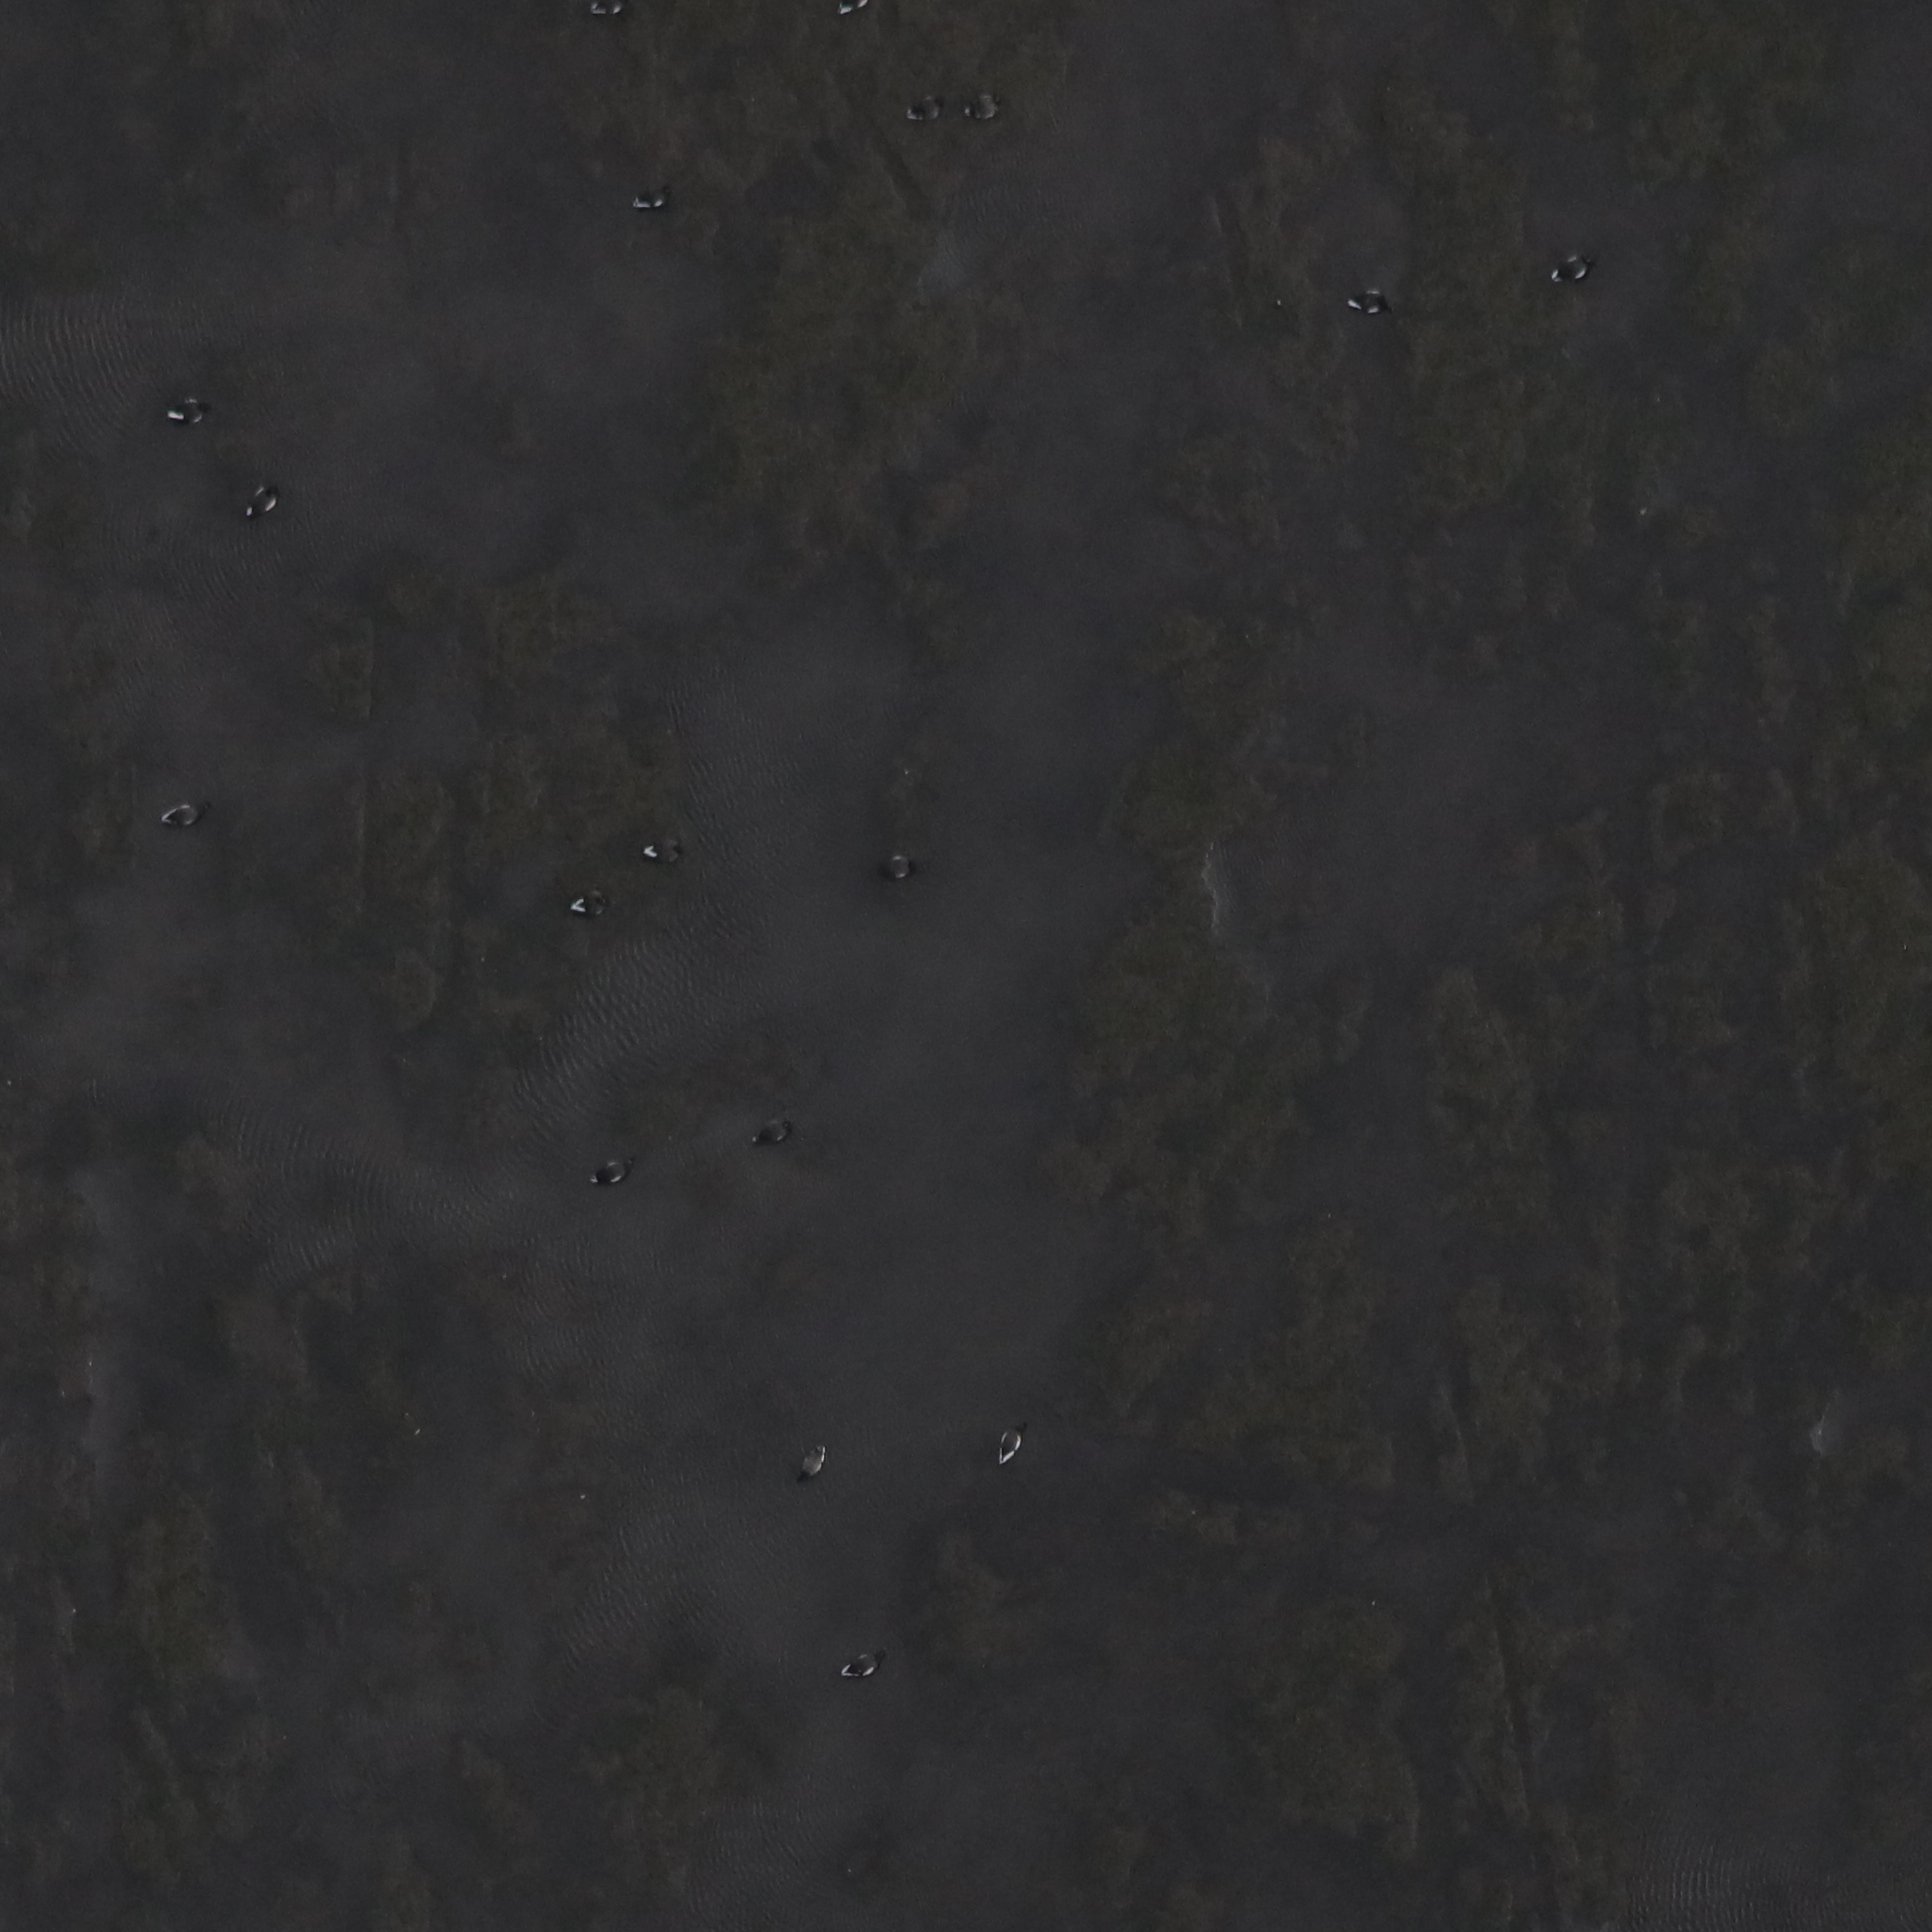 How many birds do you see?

18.